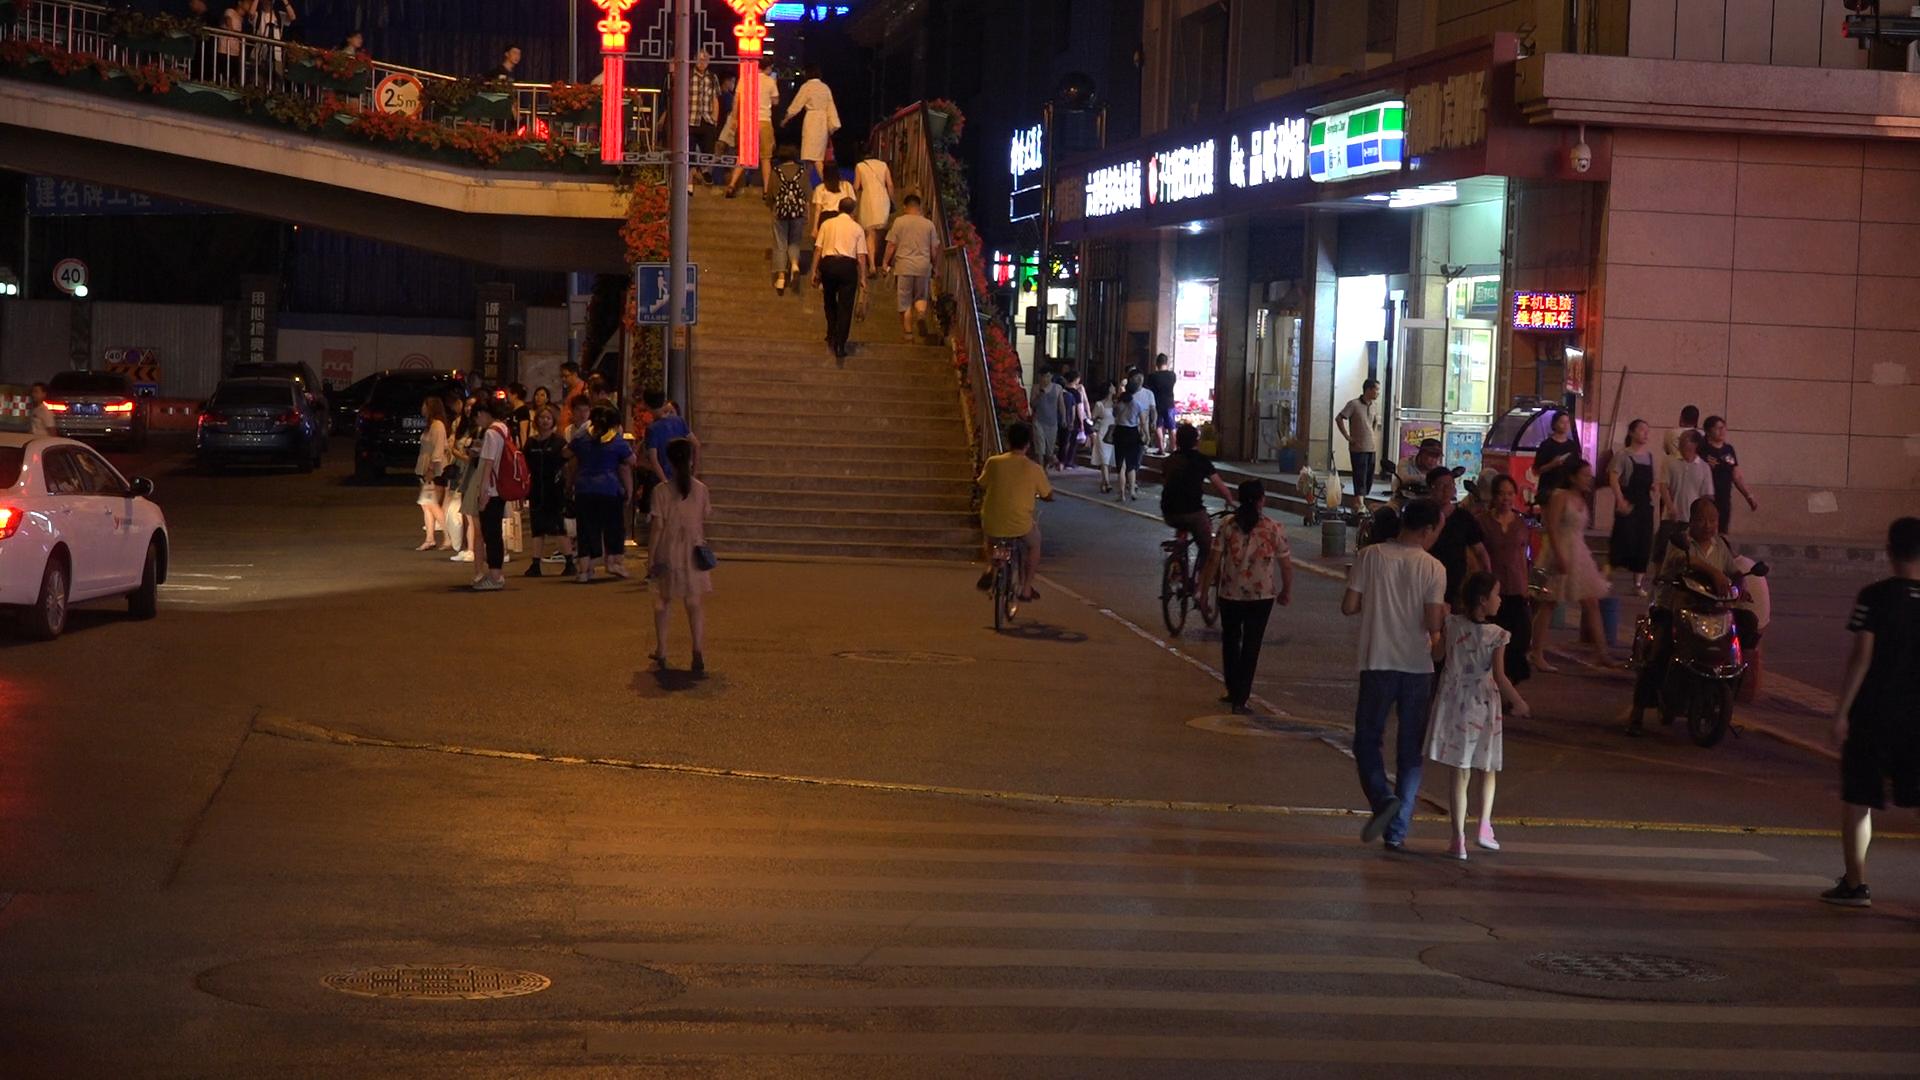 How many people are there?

60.